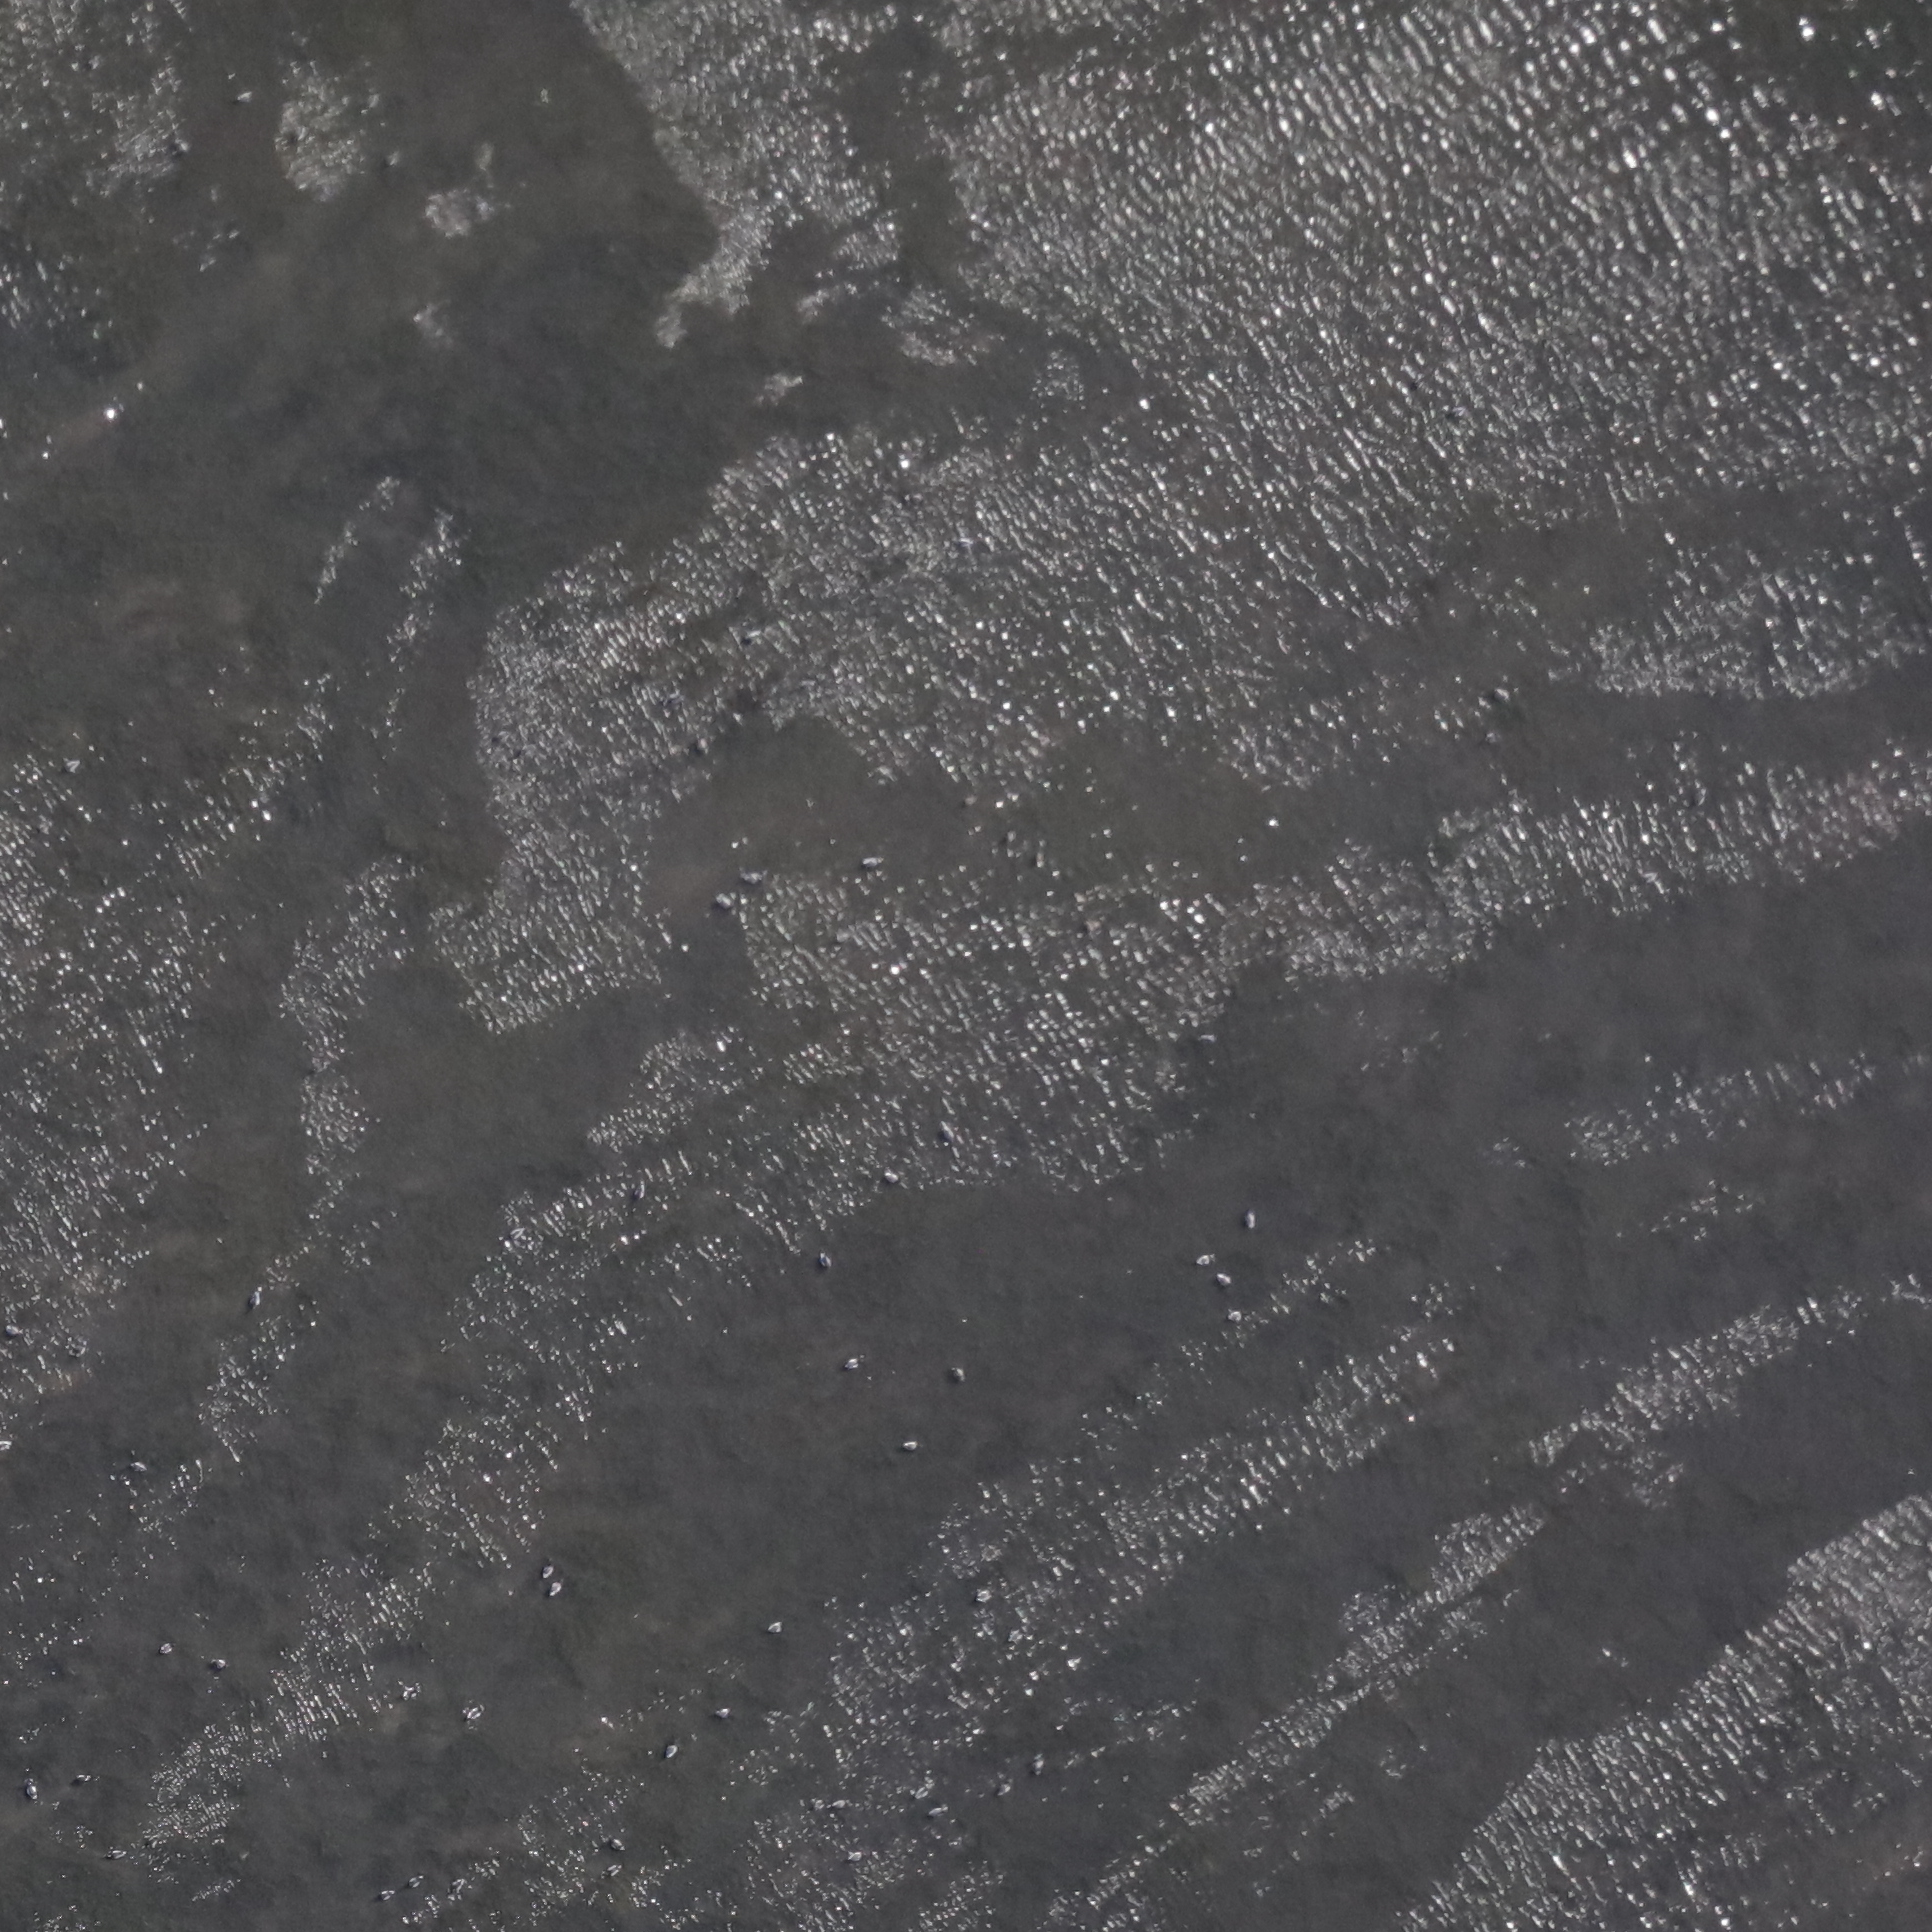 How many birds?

62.